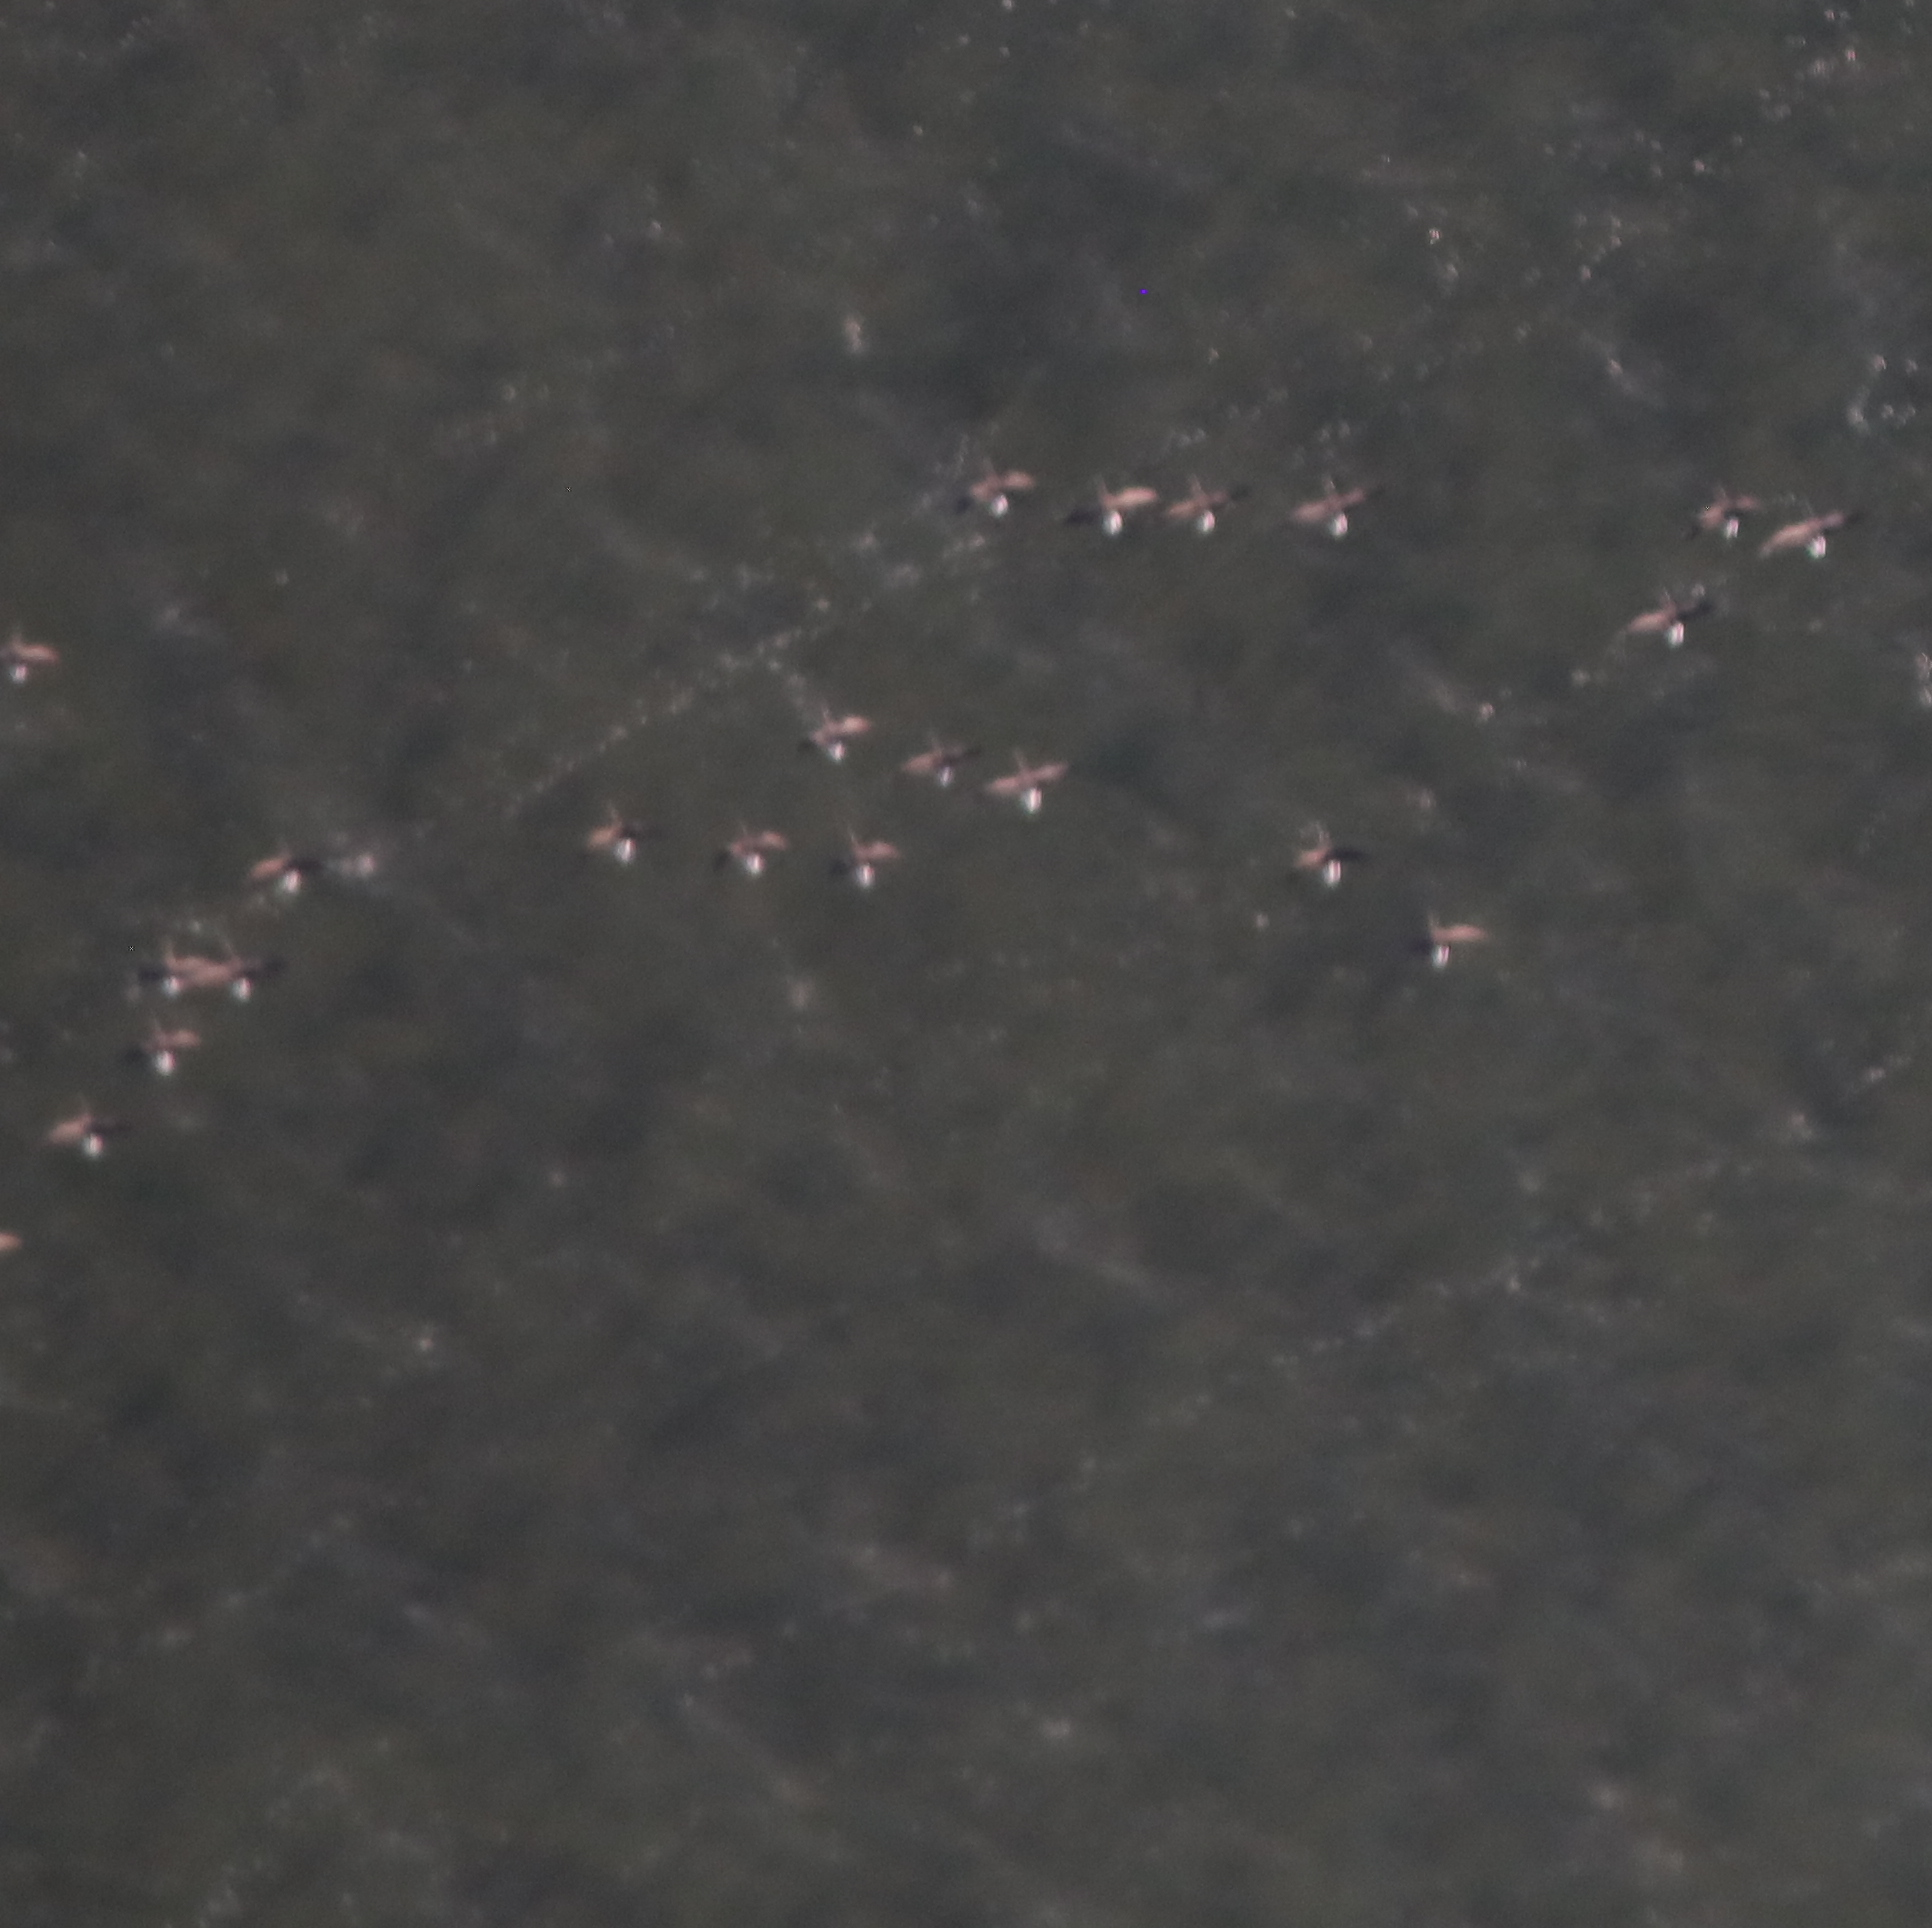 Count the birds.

21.